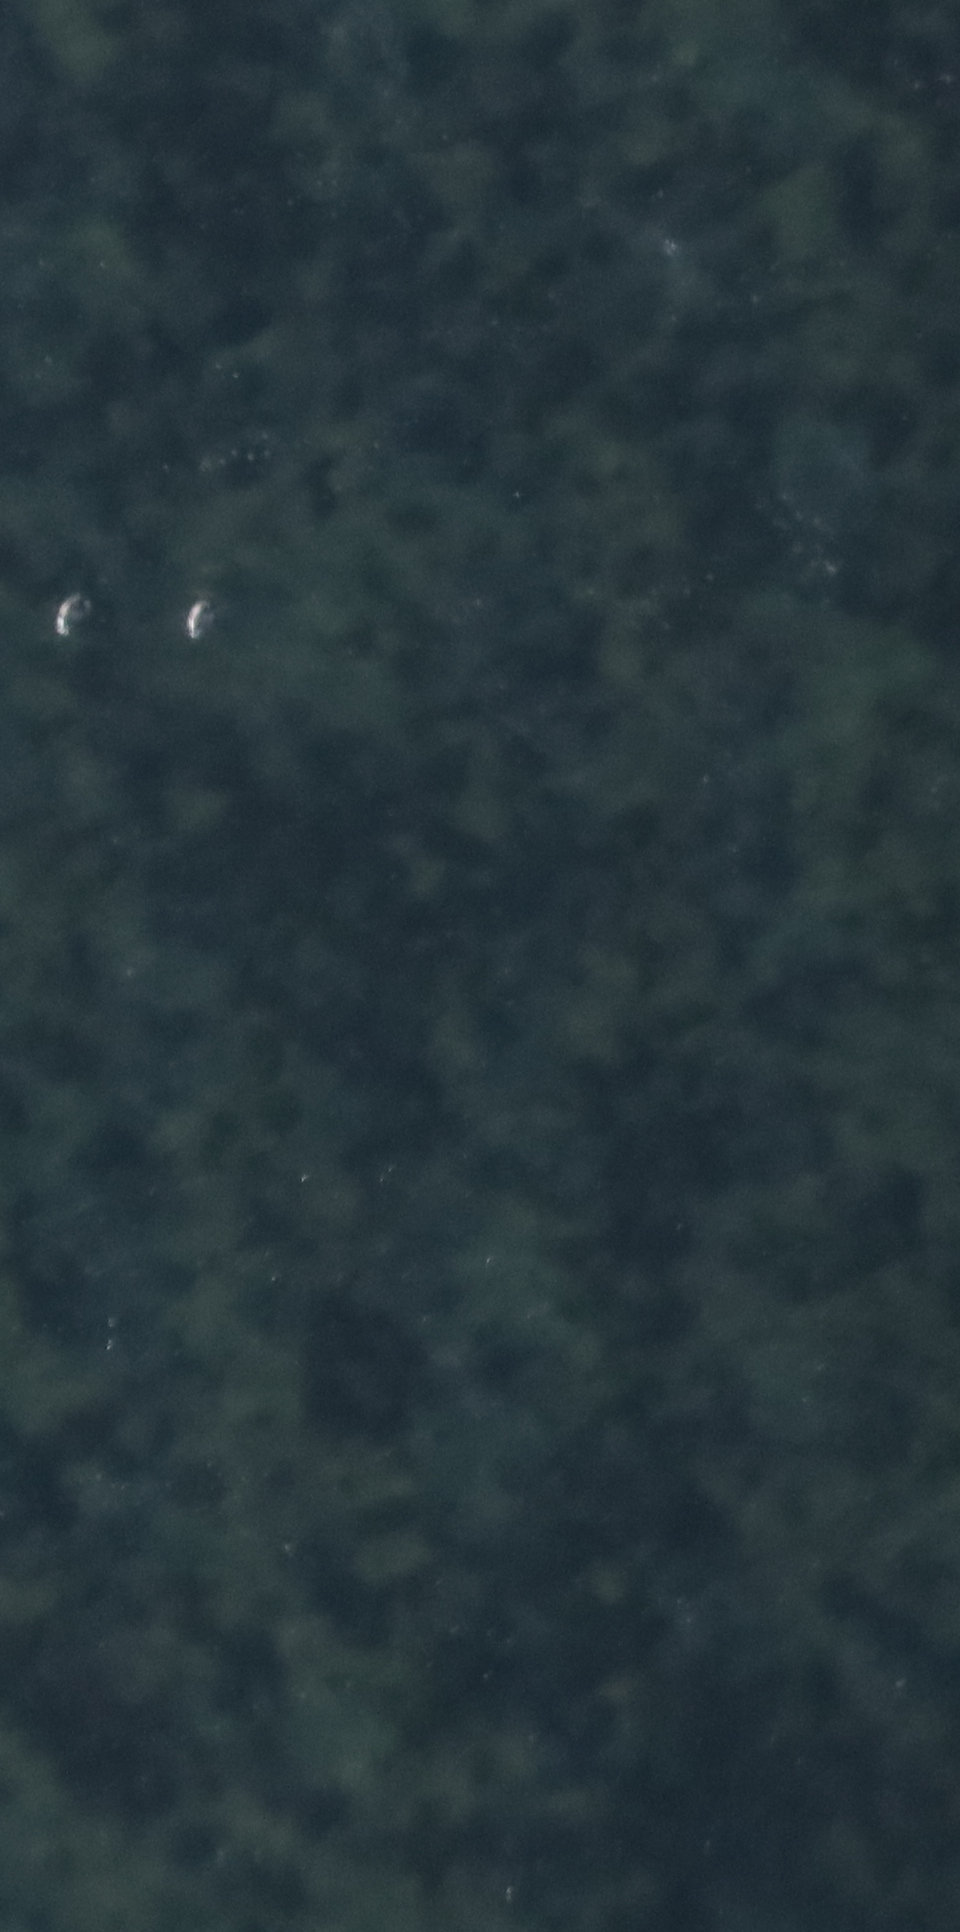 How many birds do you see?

2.